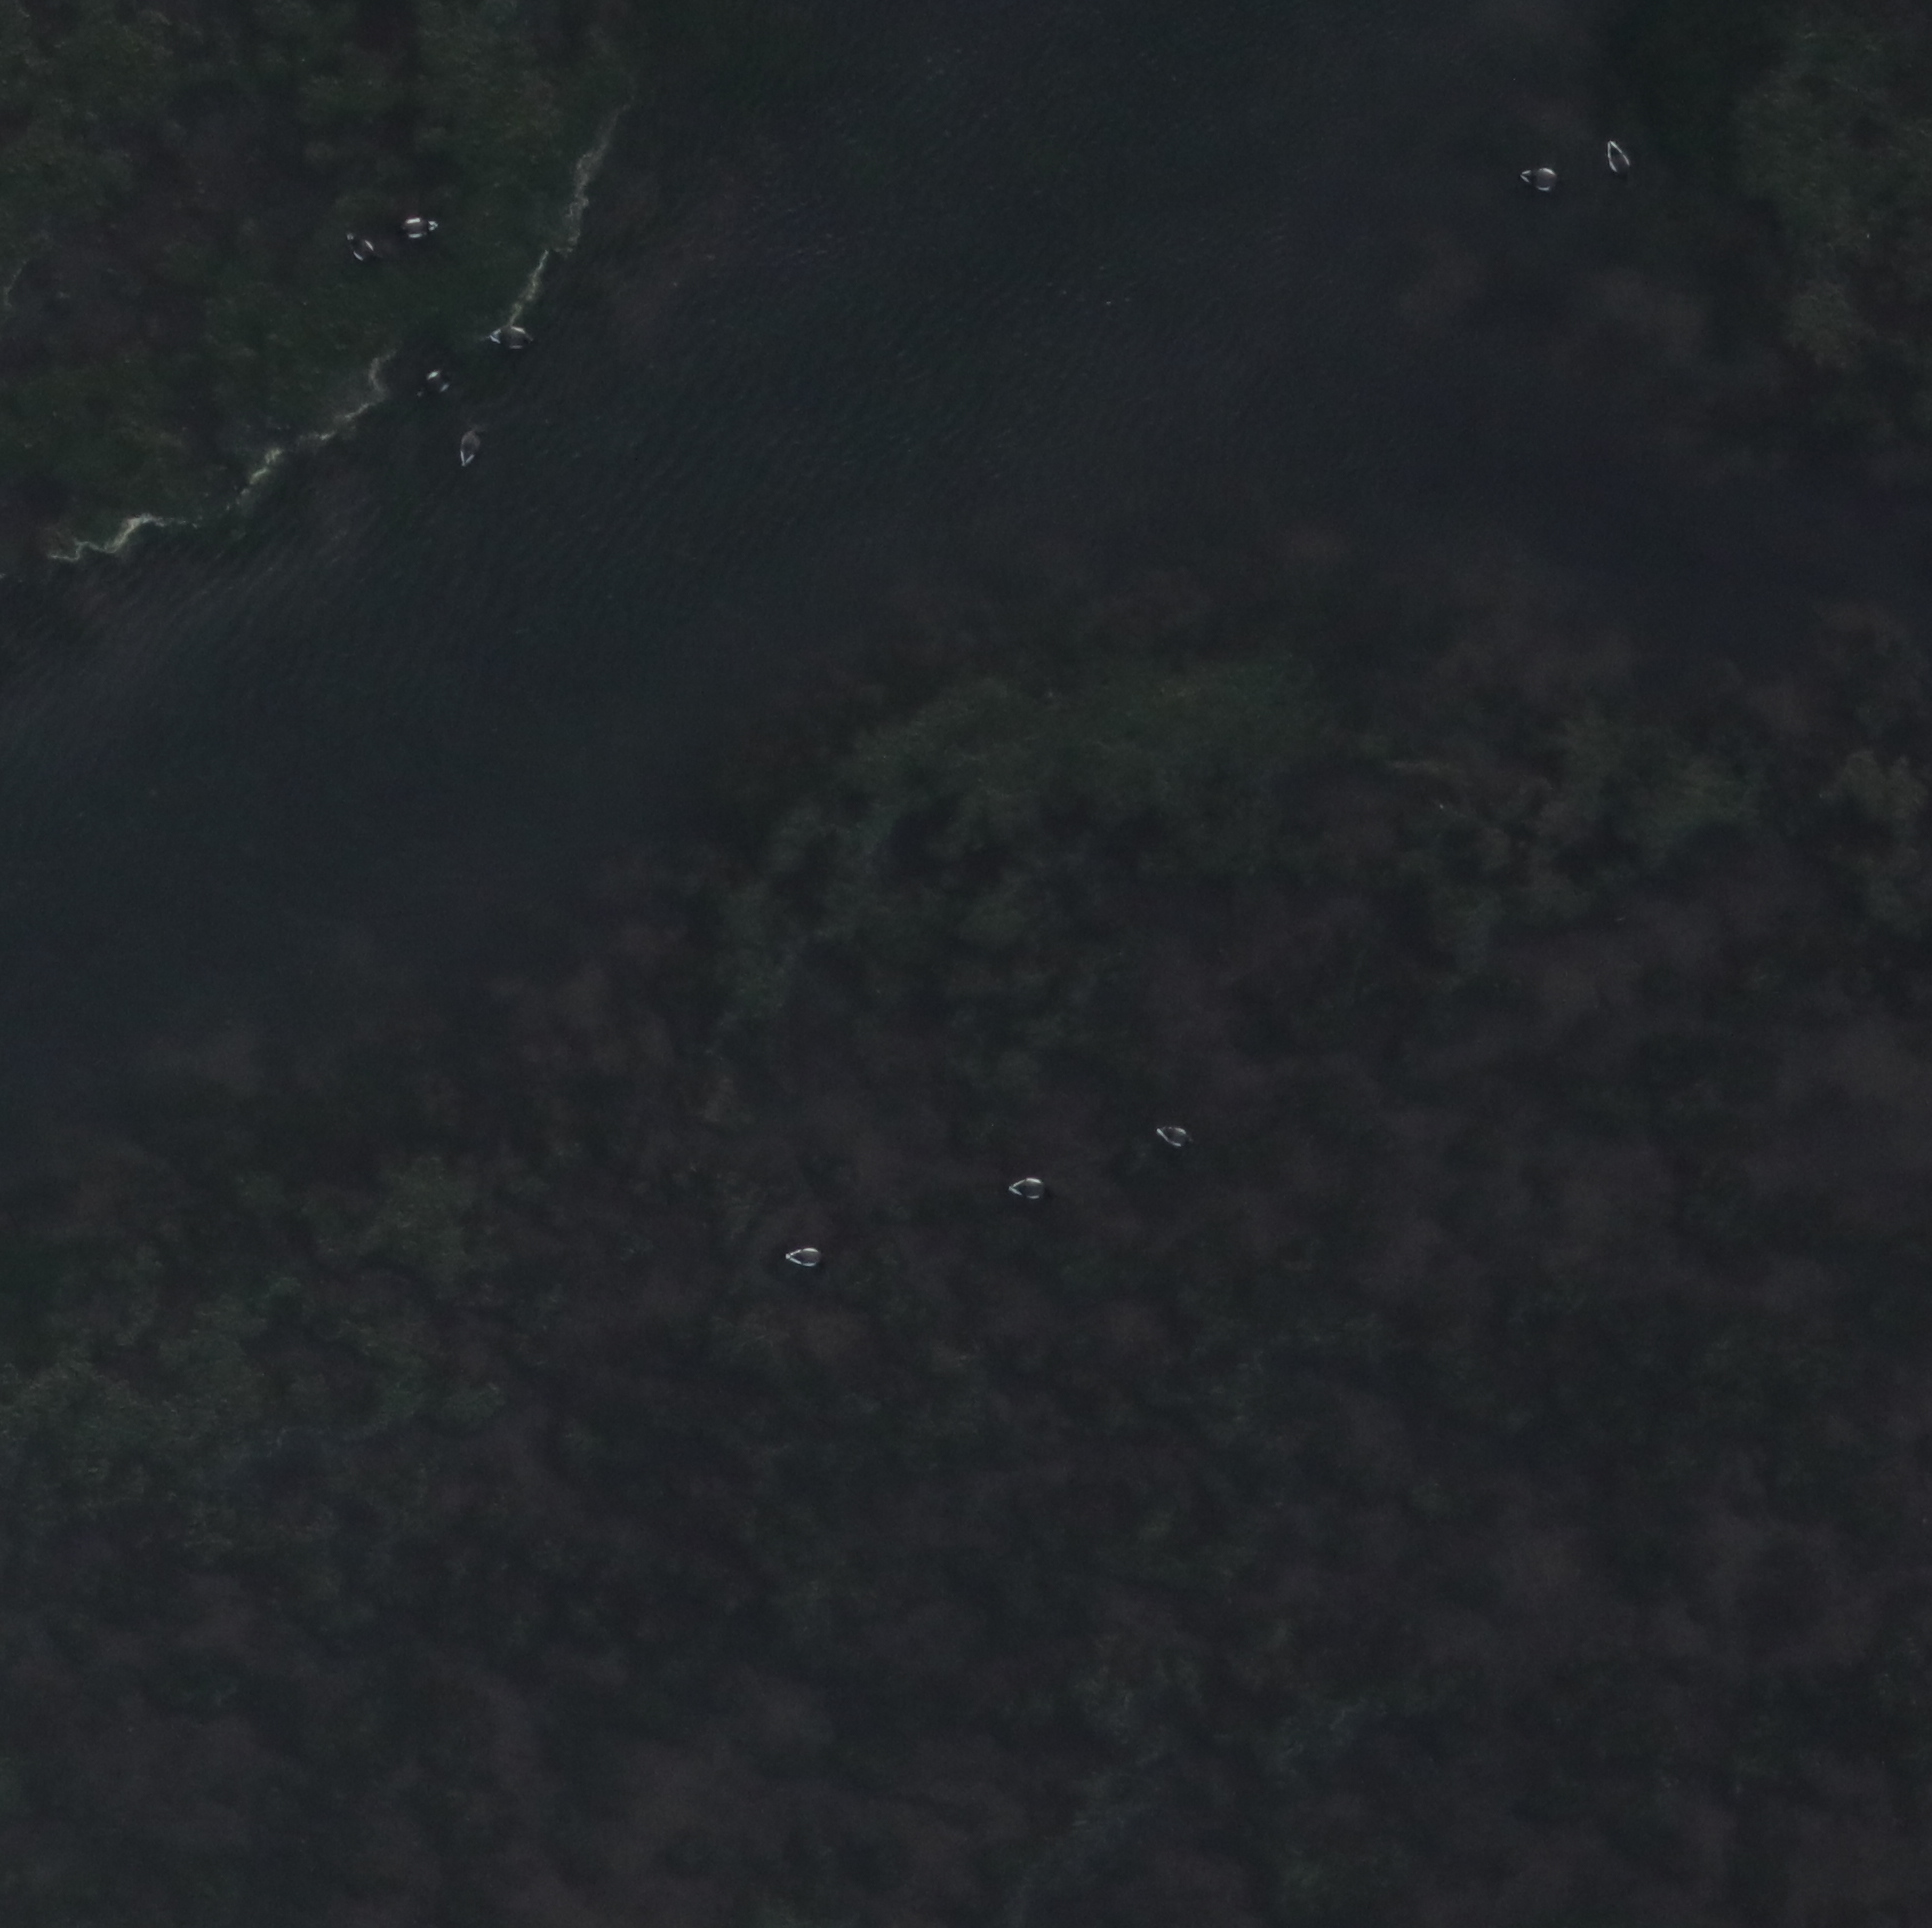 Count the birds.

10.